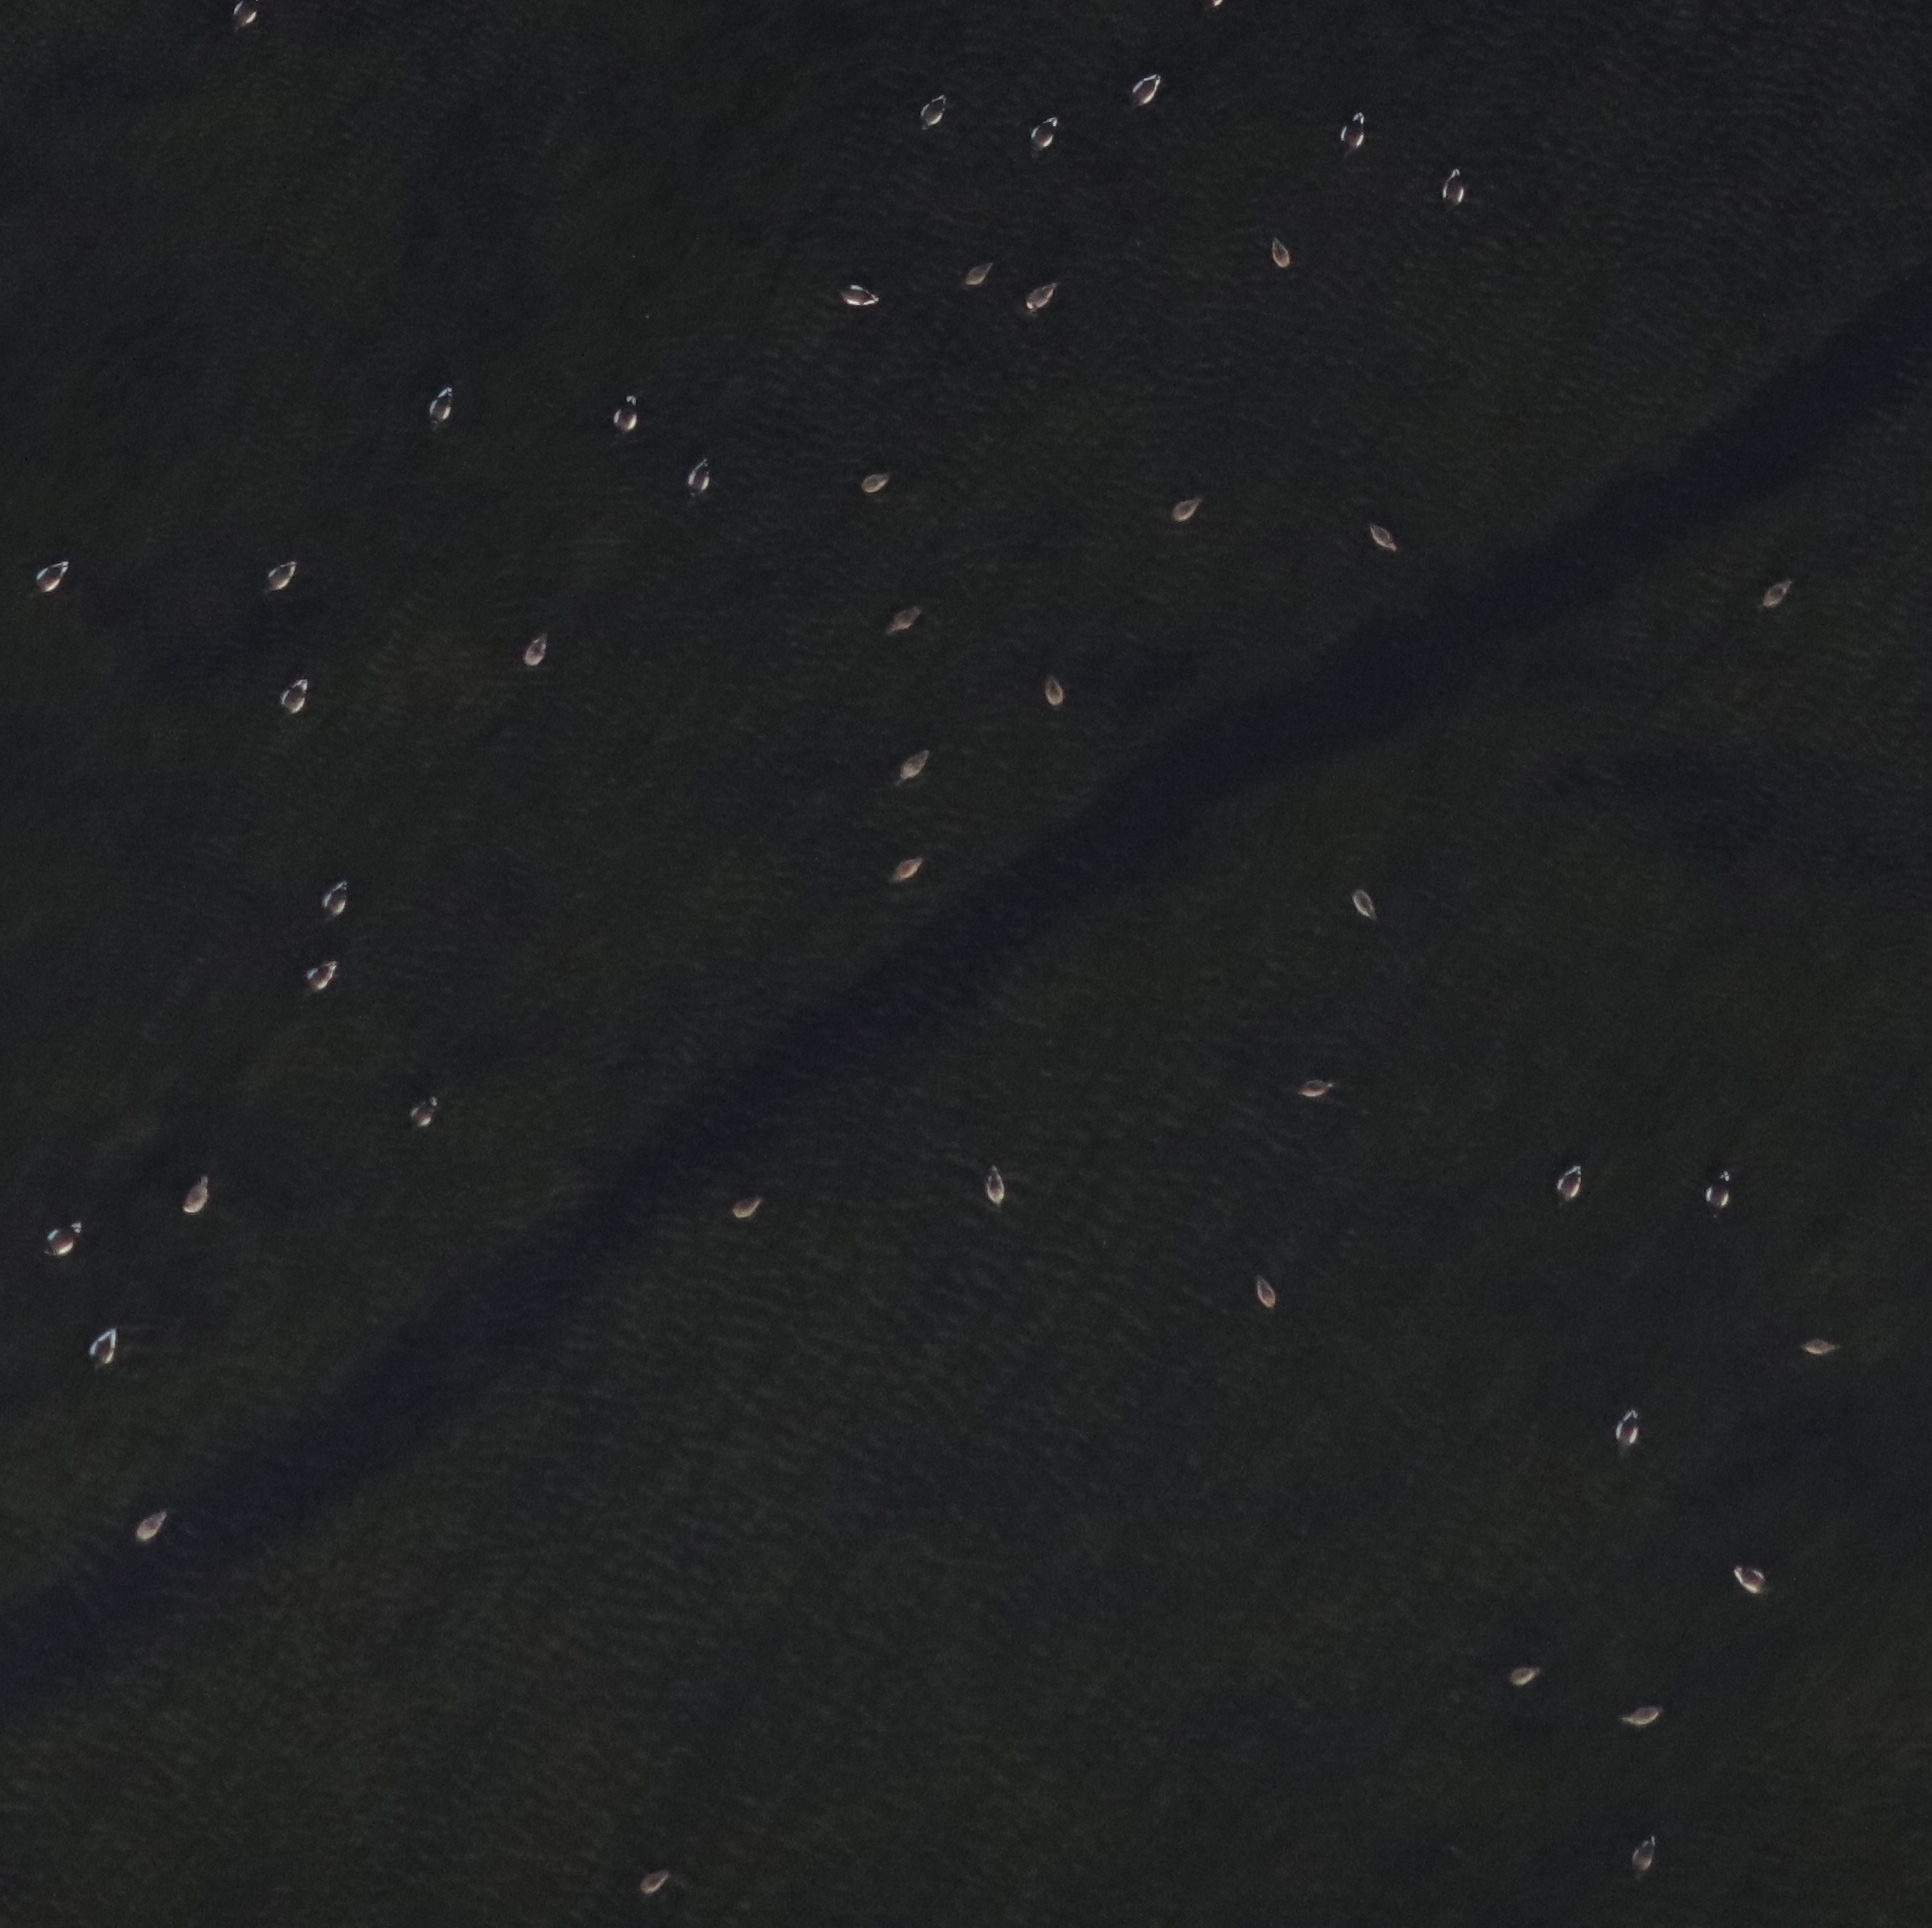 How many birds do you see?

46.